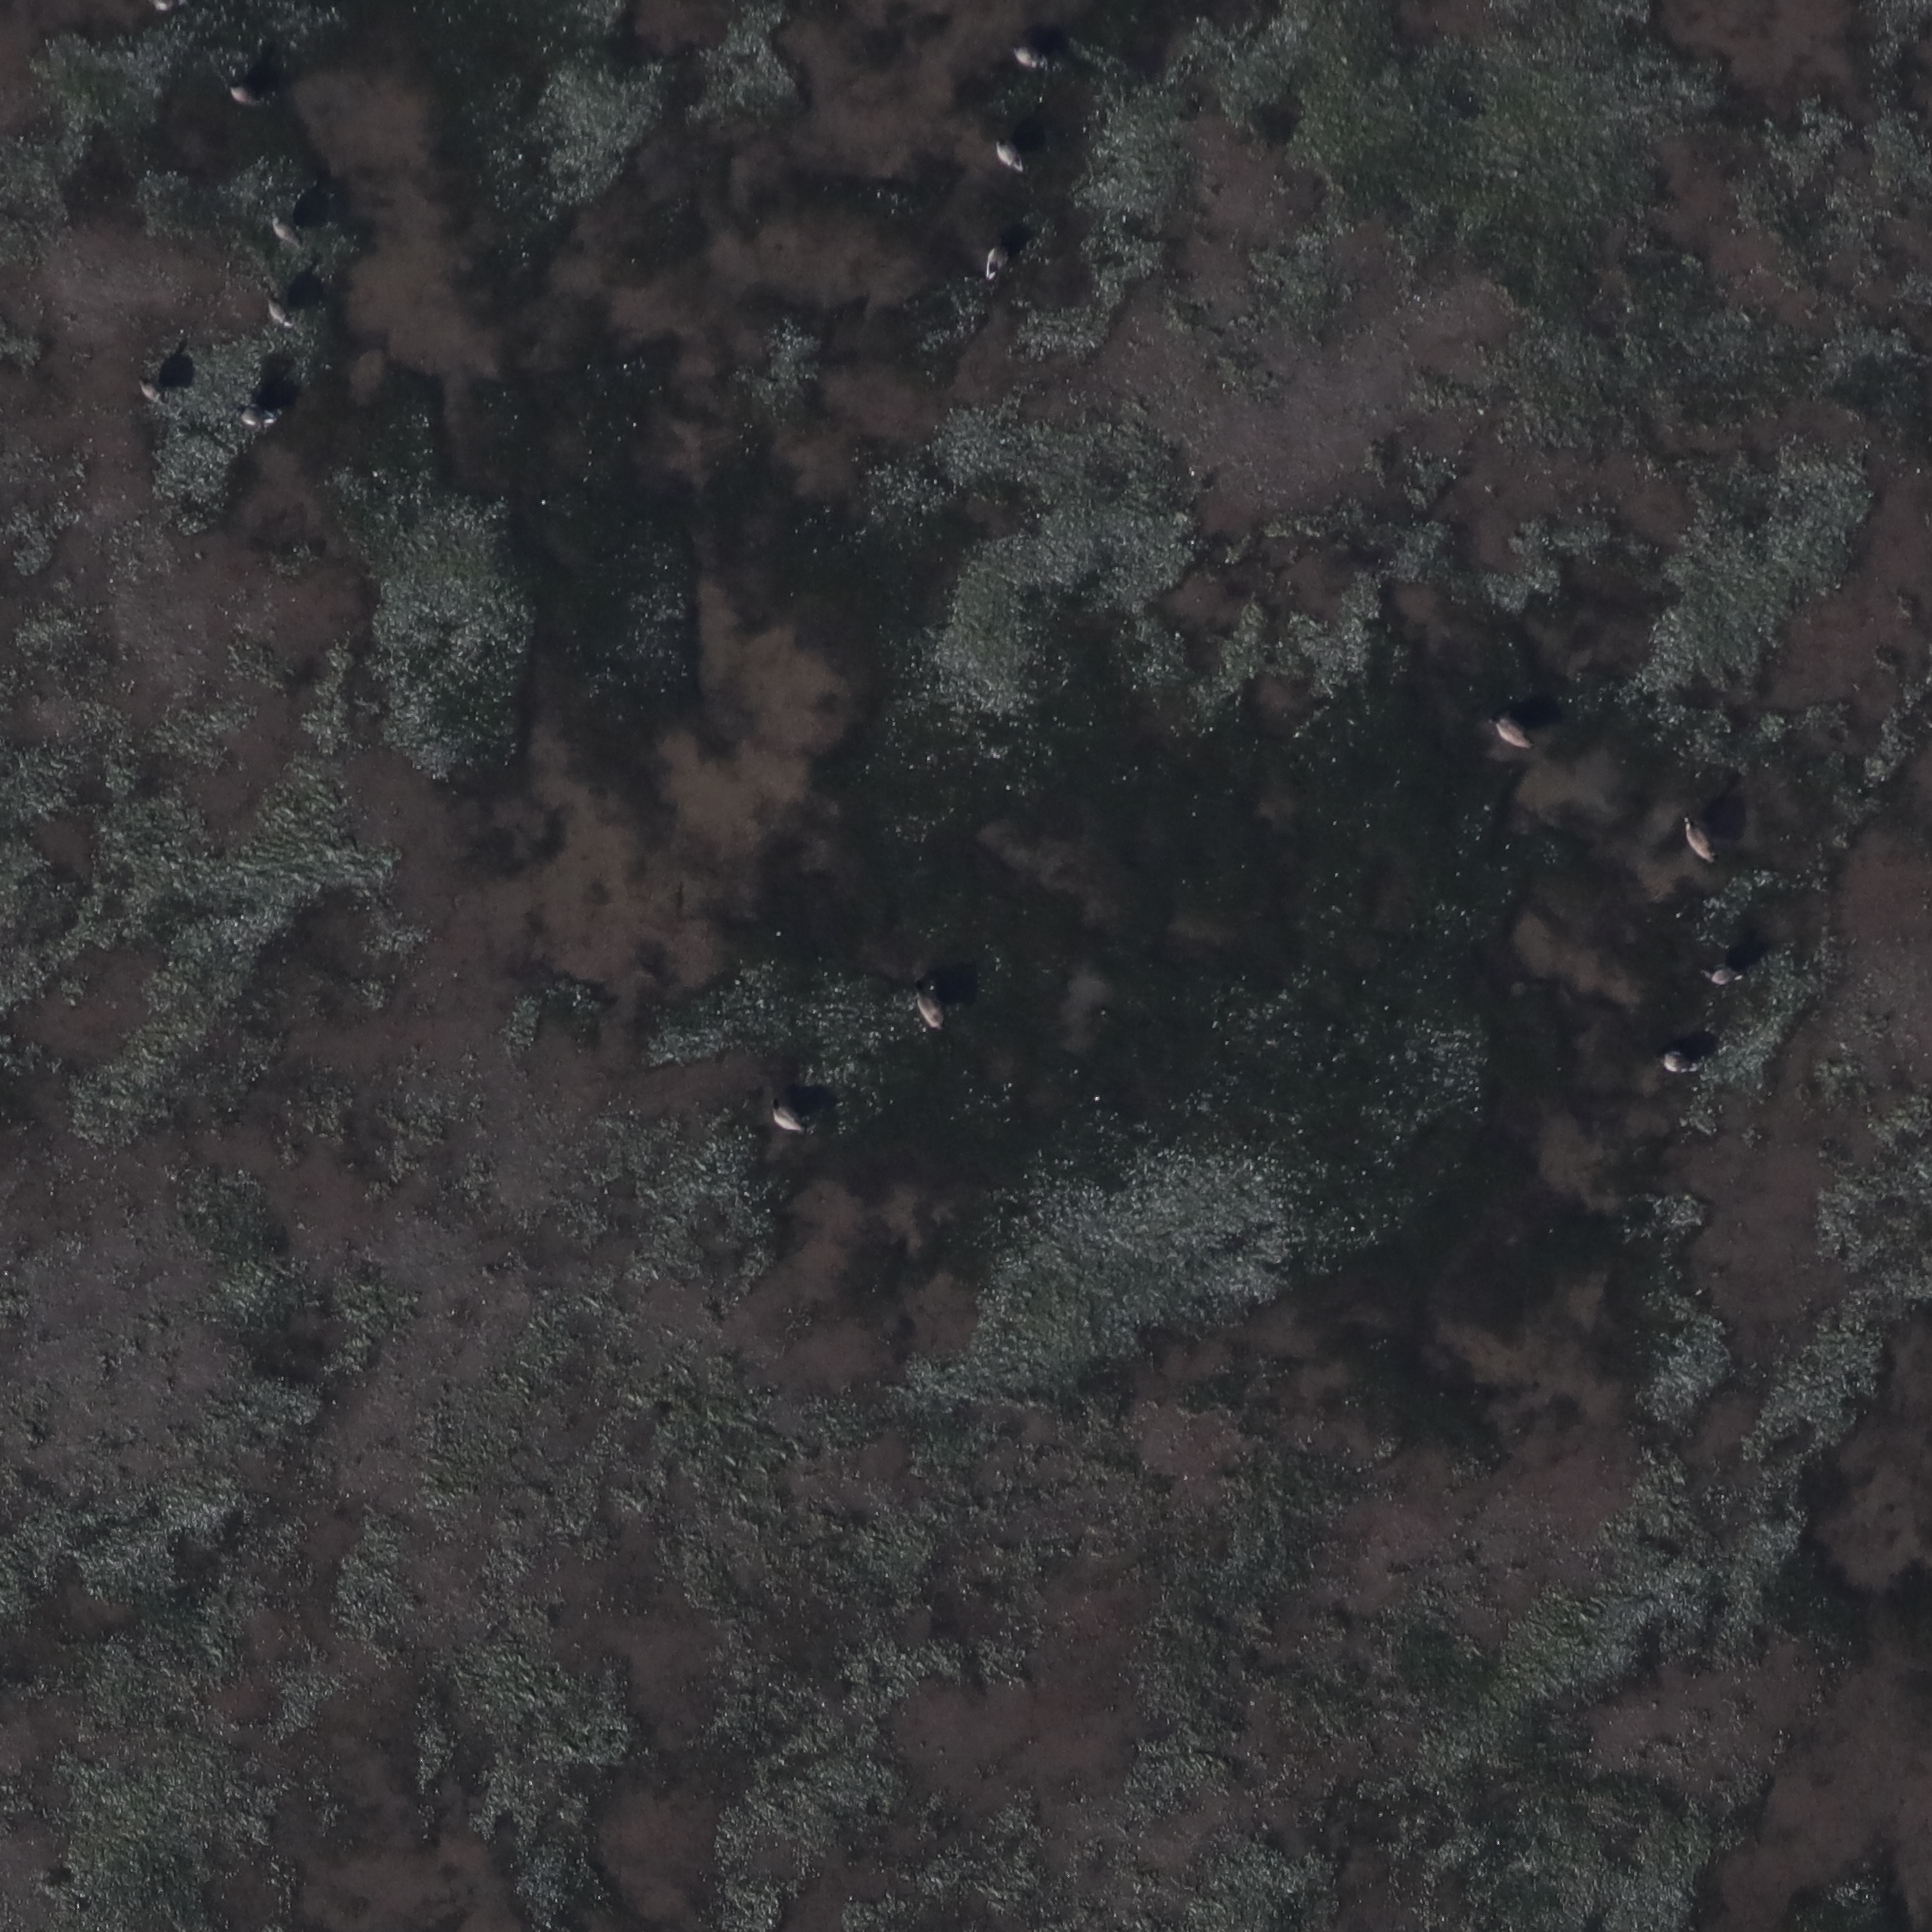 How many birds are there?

15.